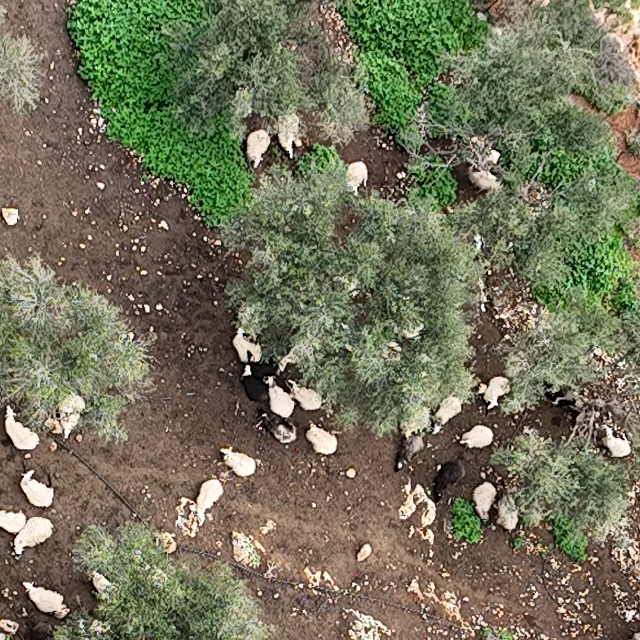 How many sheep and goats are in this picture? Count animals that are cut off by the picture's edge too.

34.